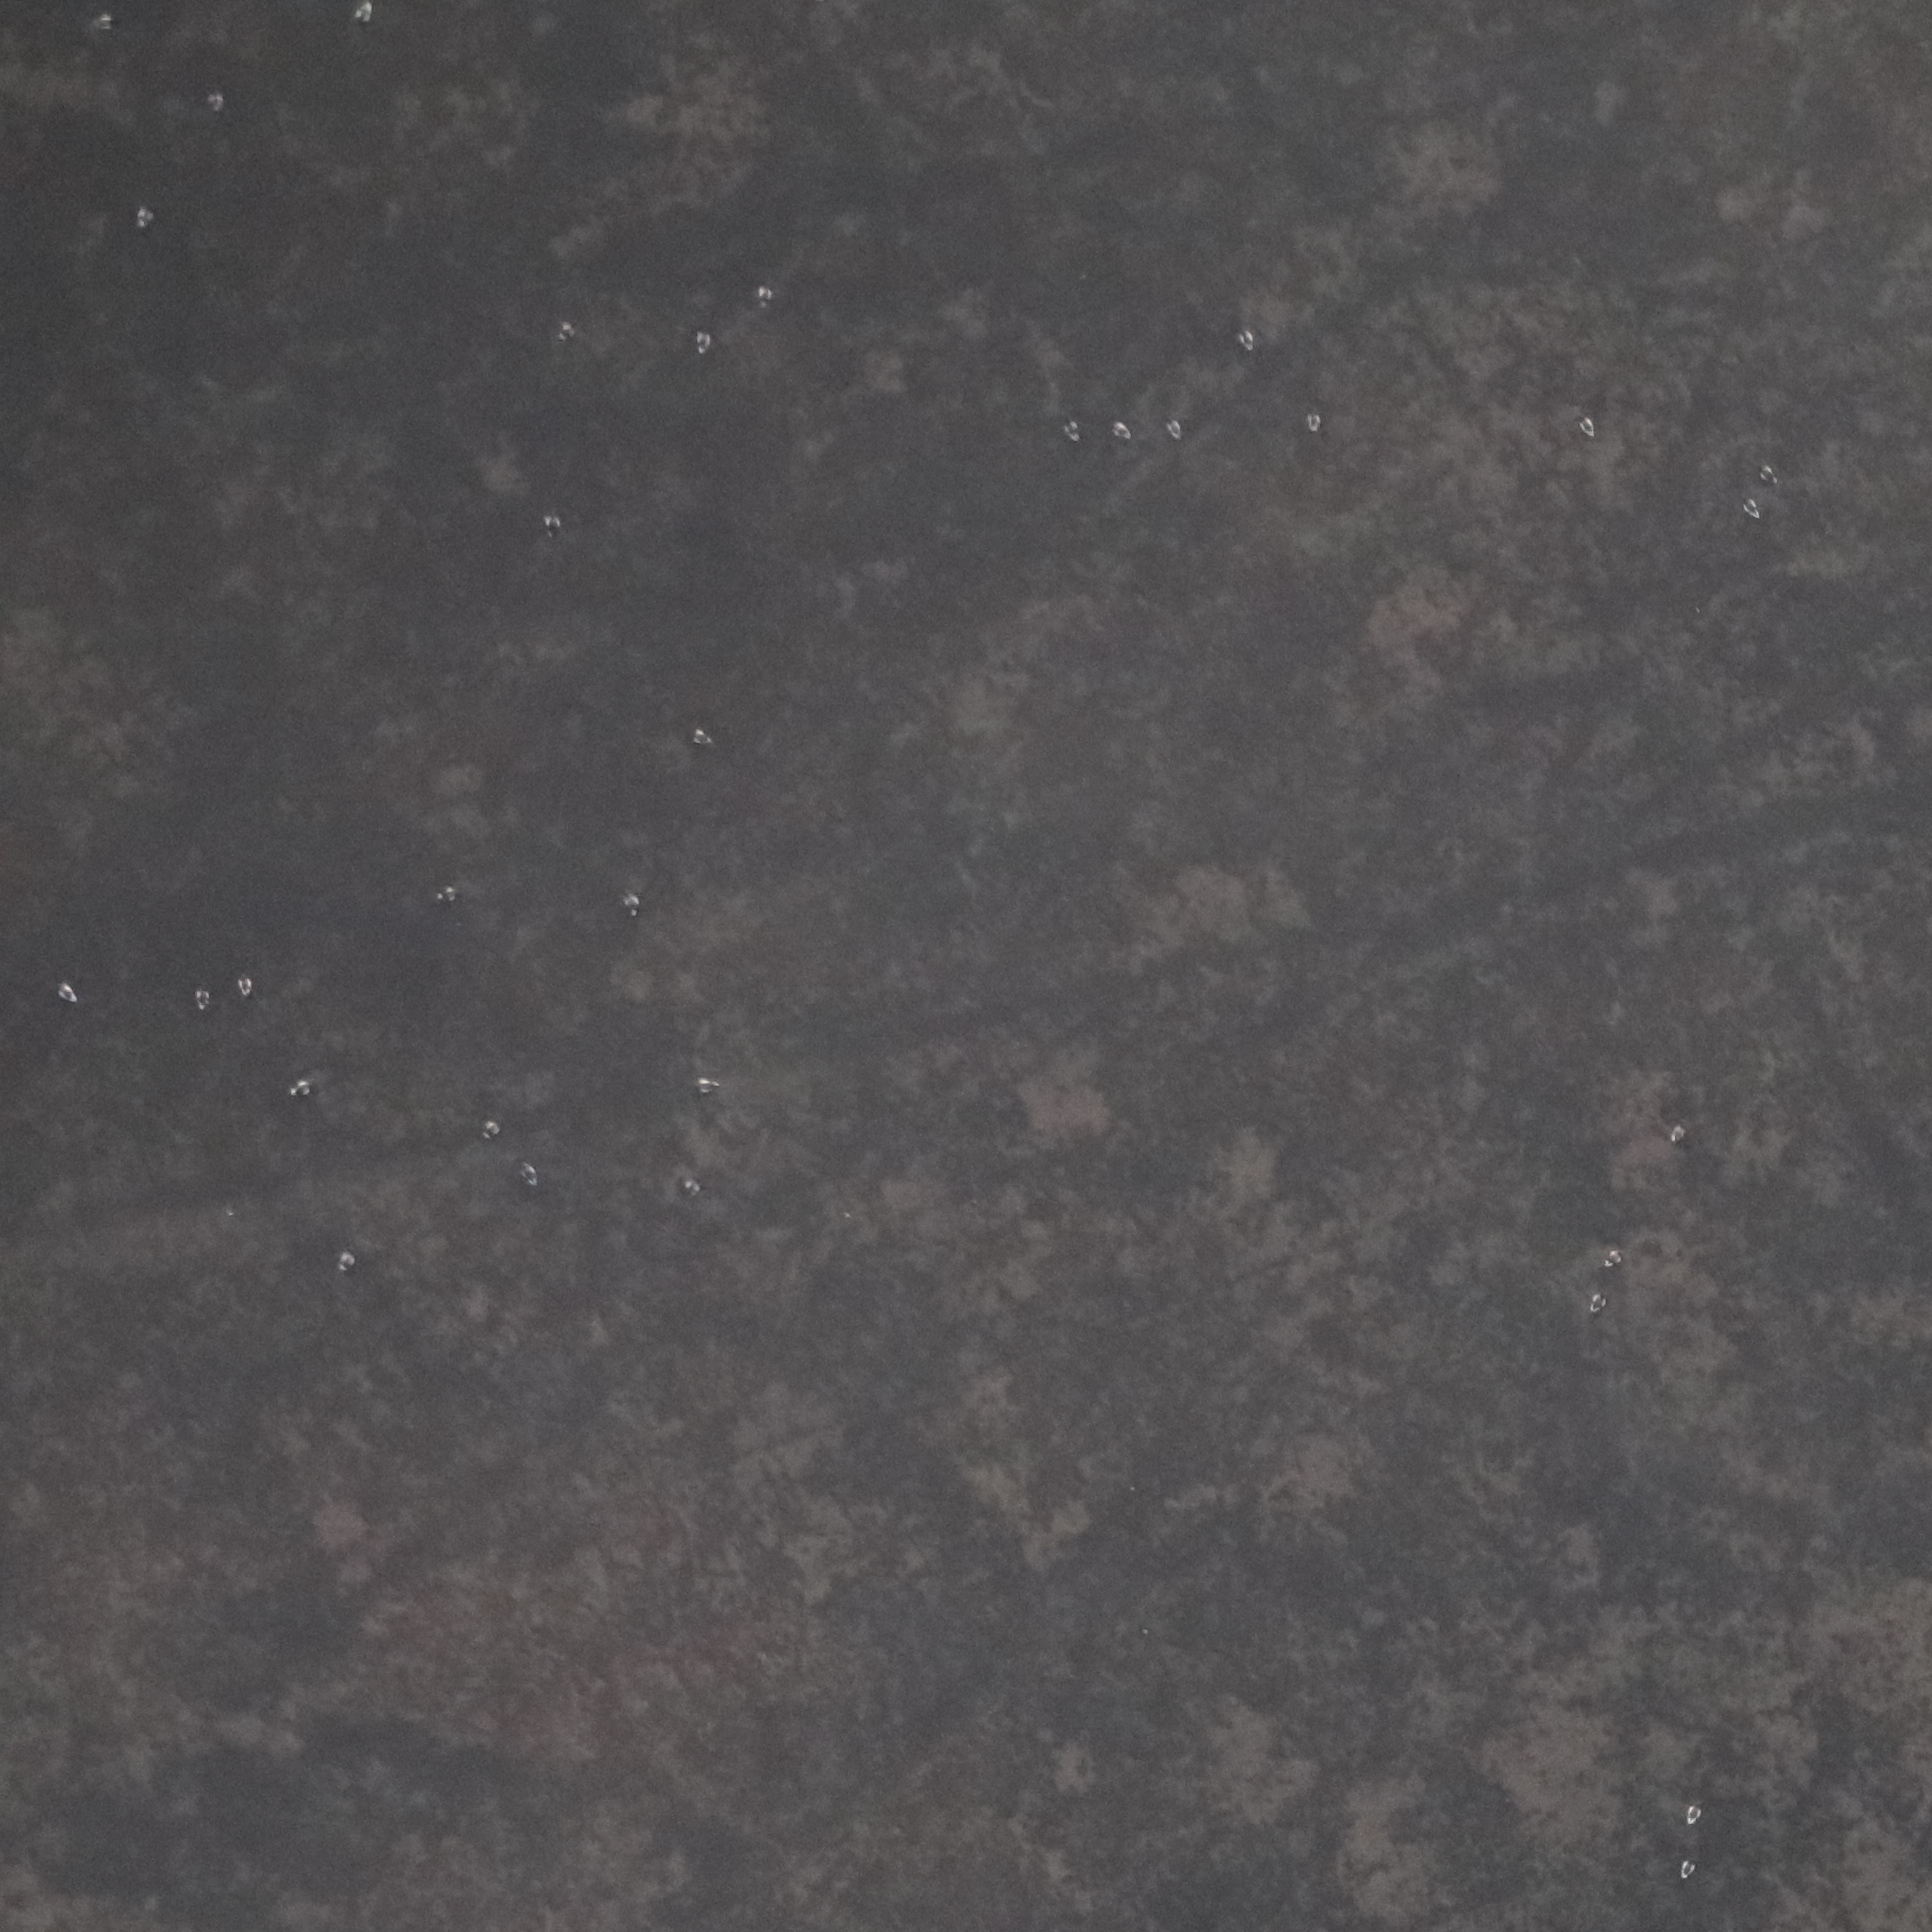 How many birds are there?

33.